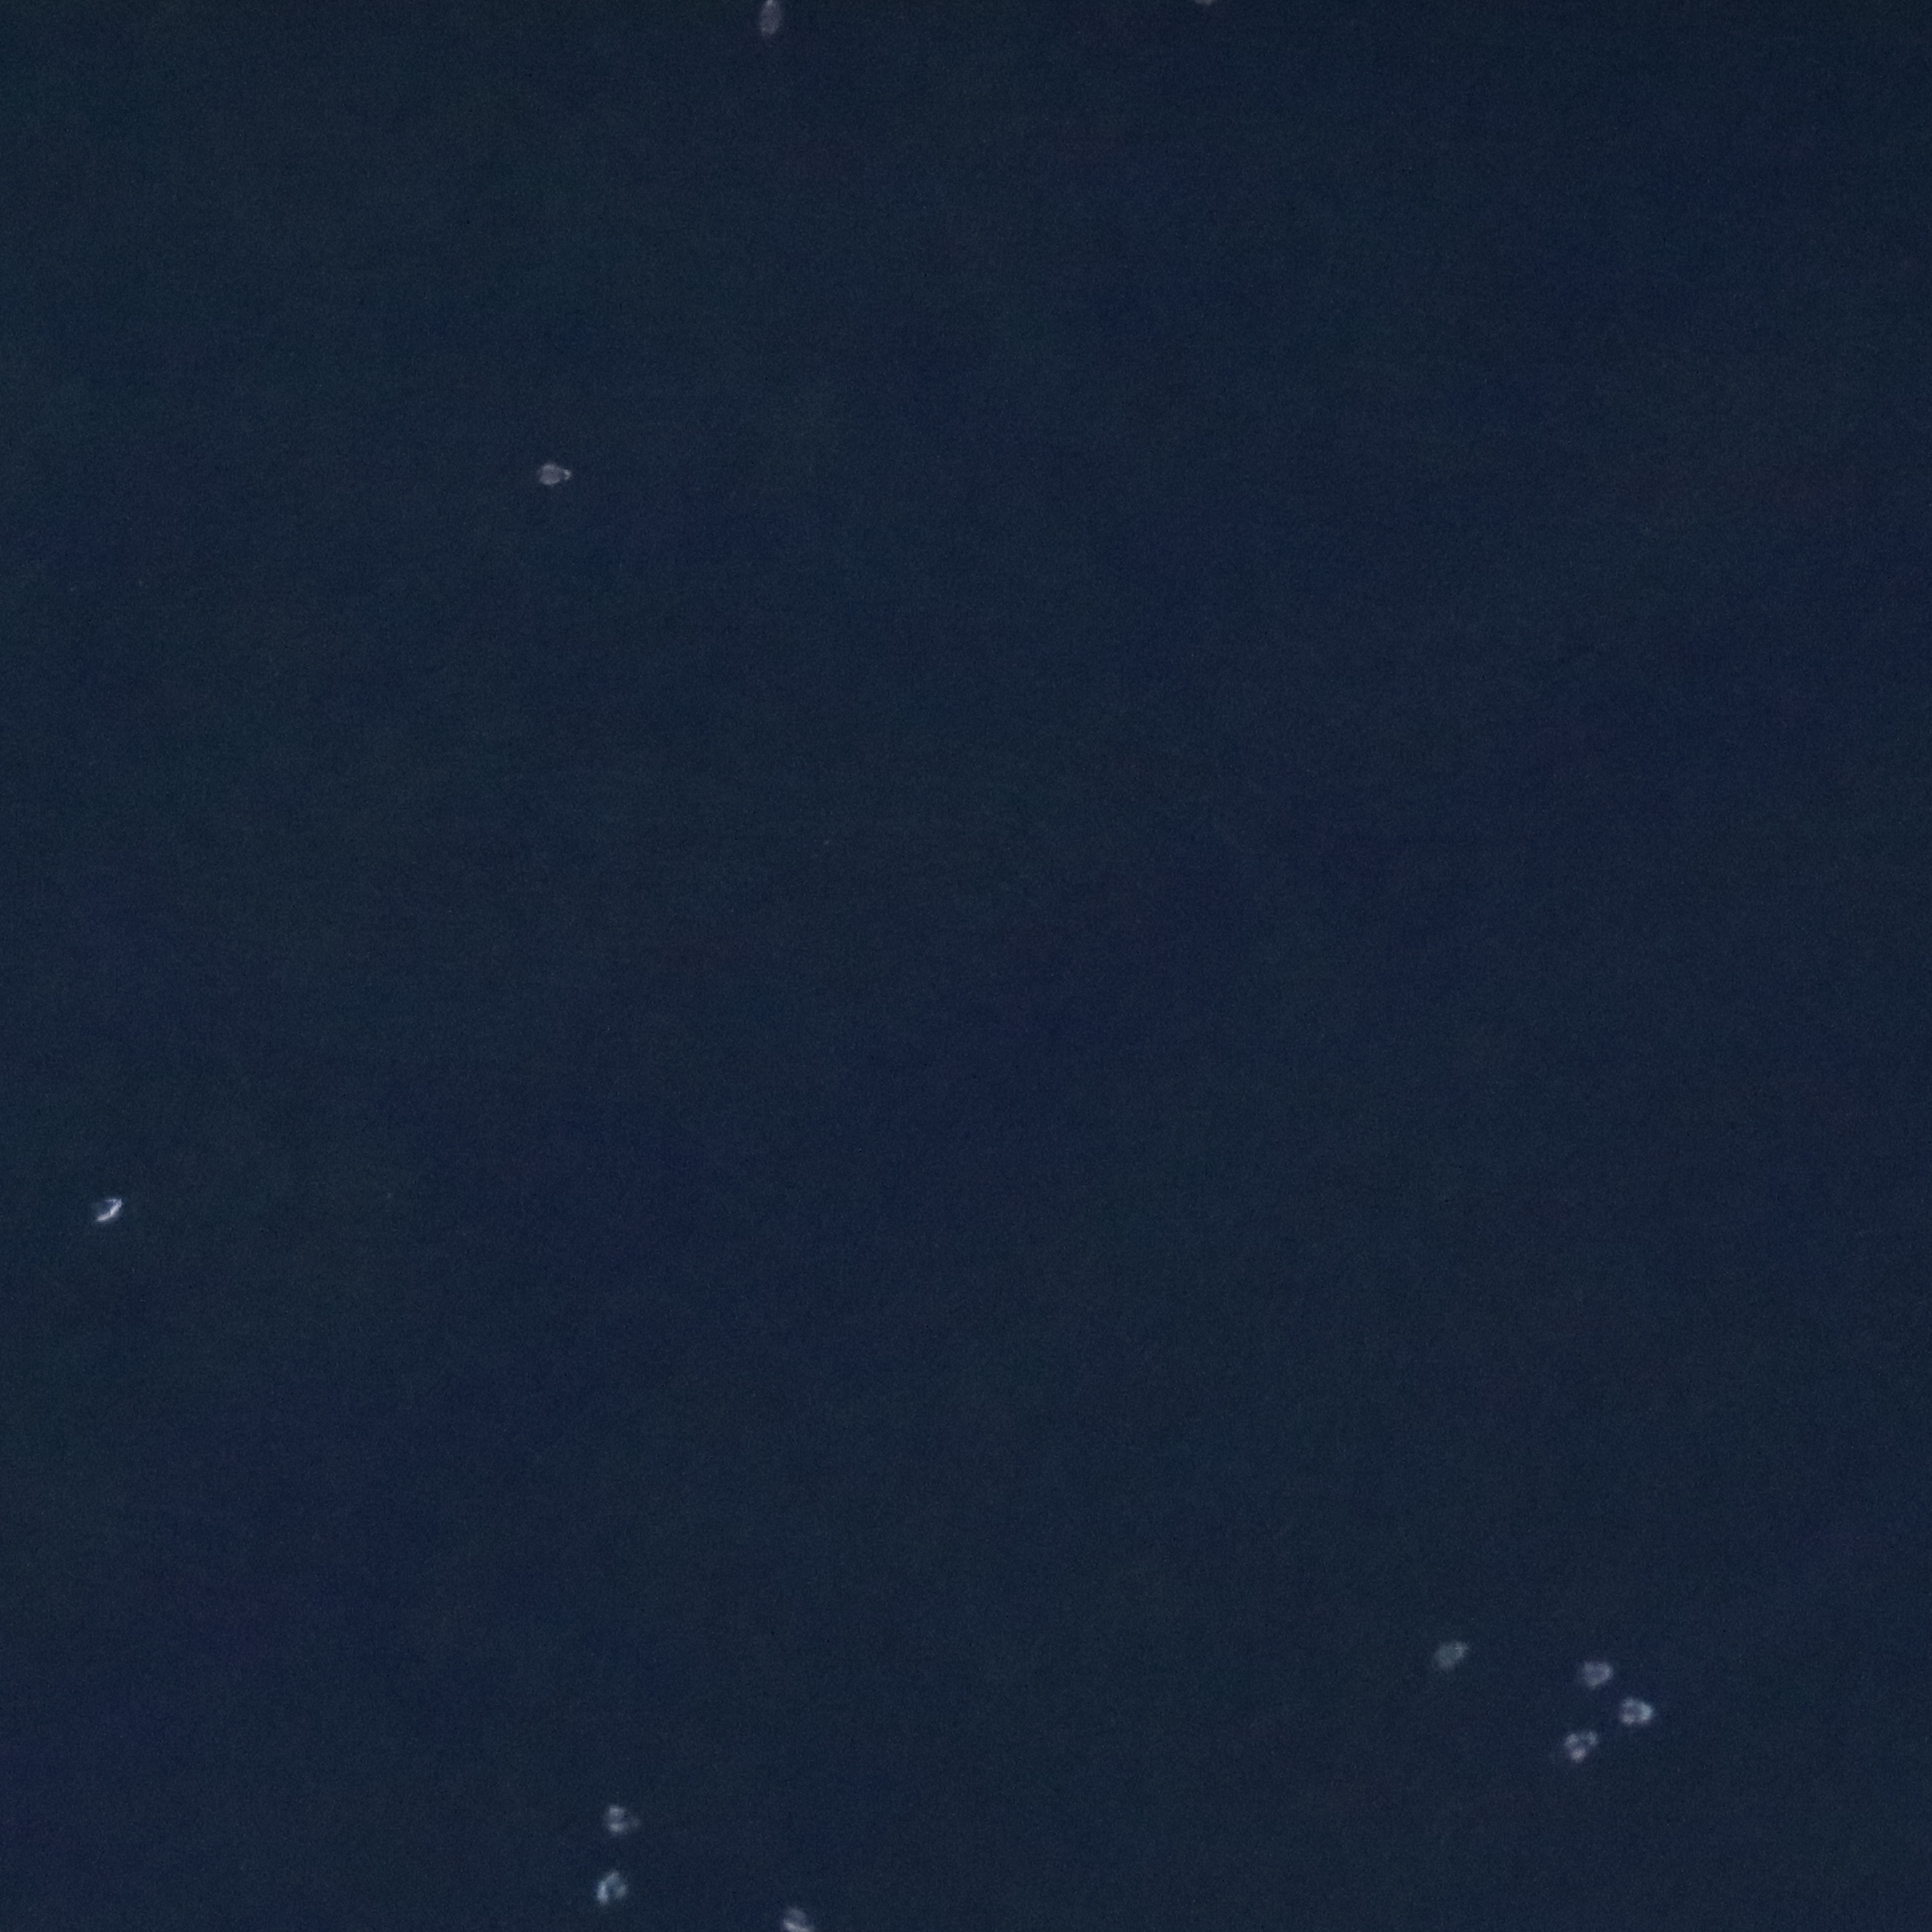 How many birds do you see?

10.